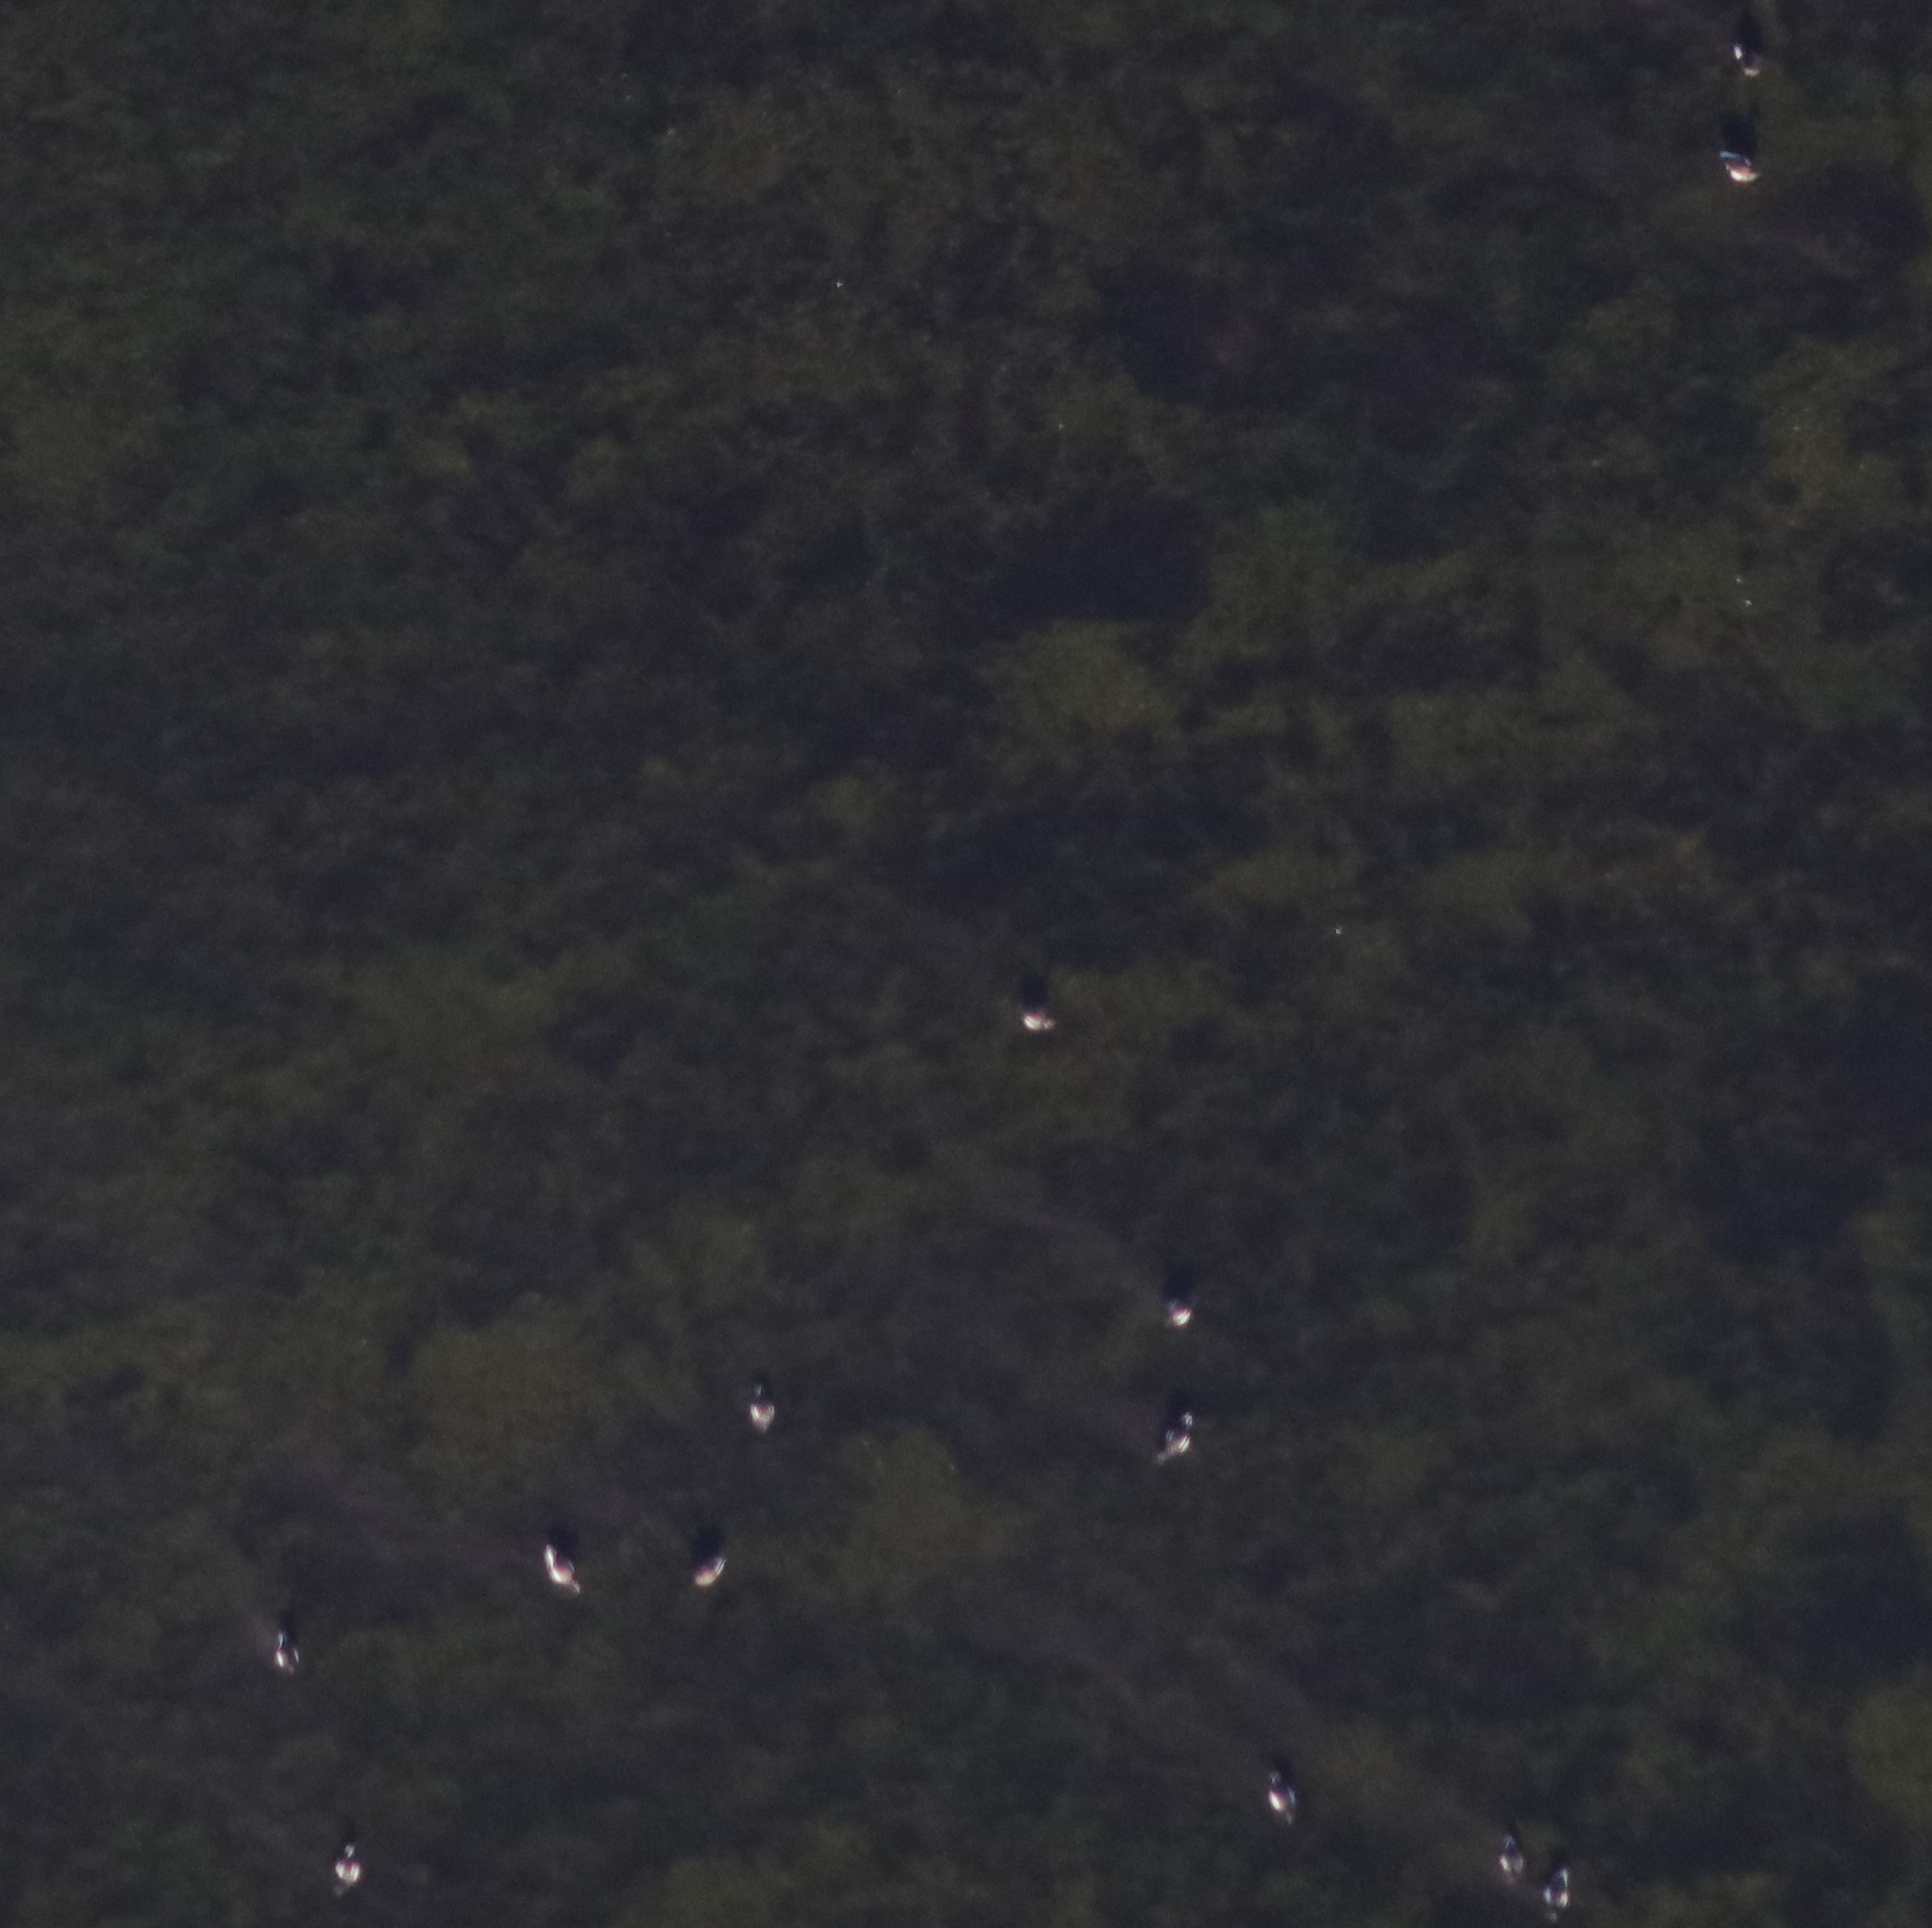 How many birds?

13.